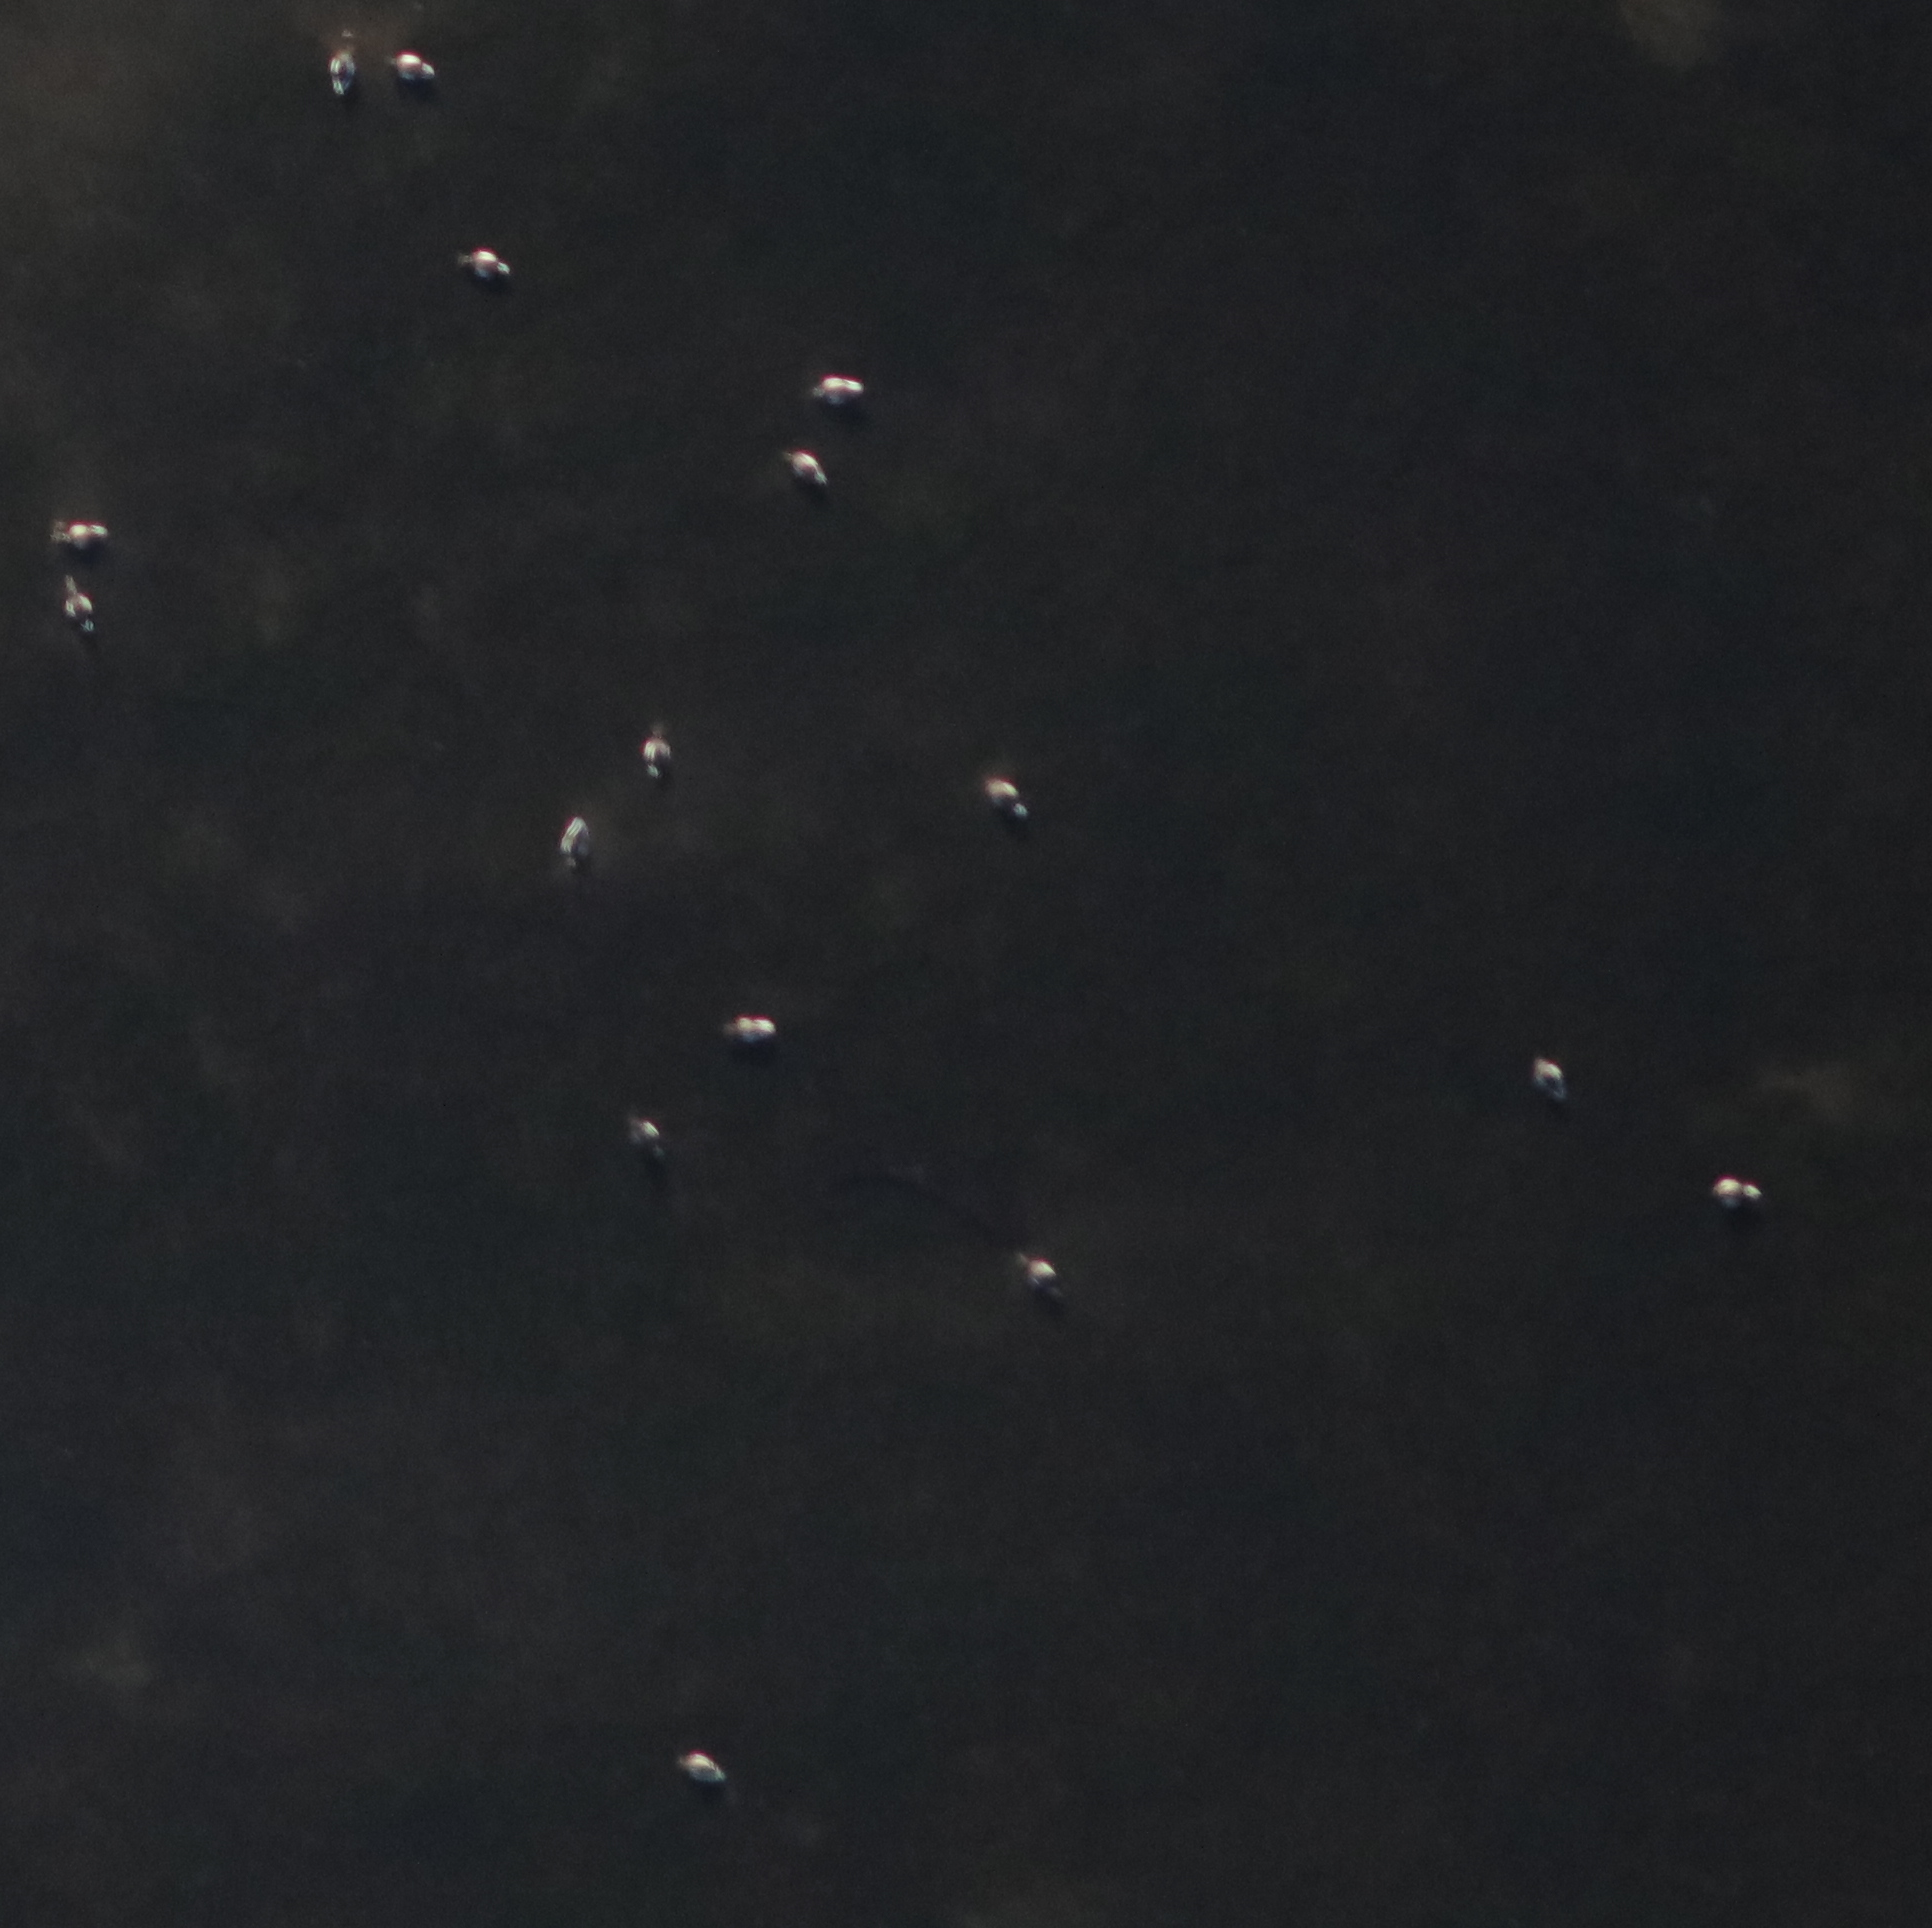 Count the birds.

16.